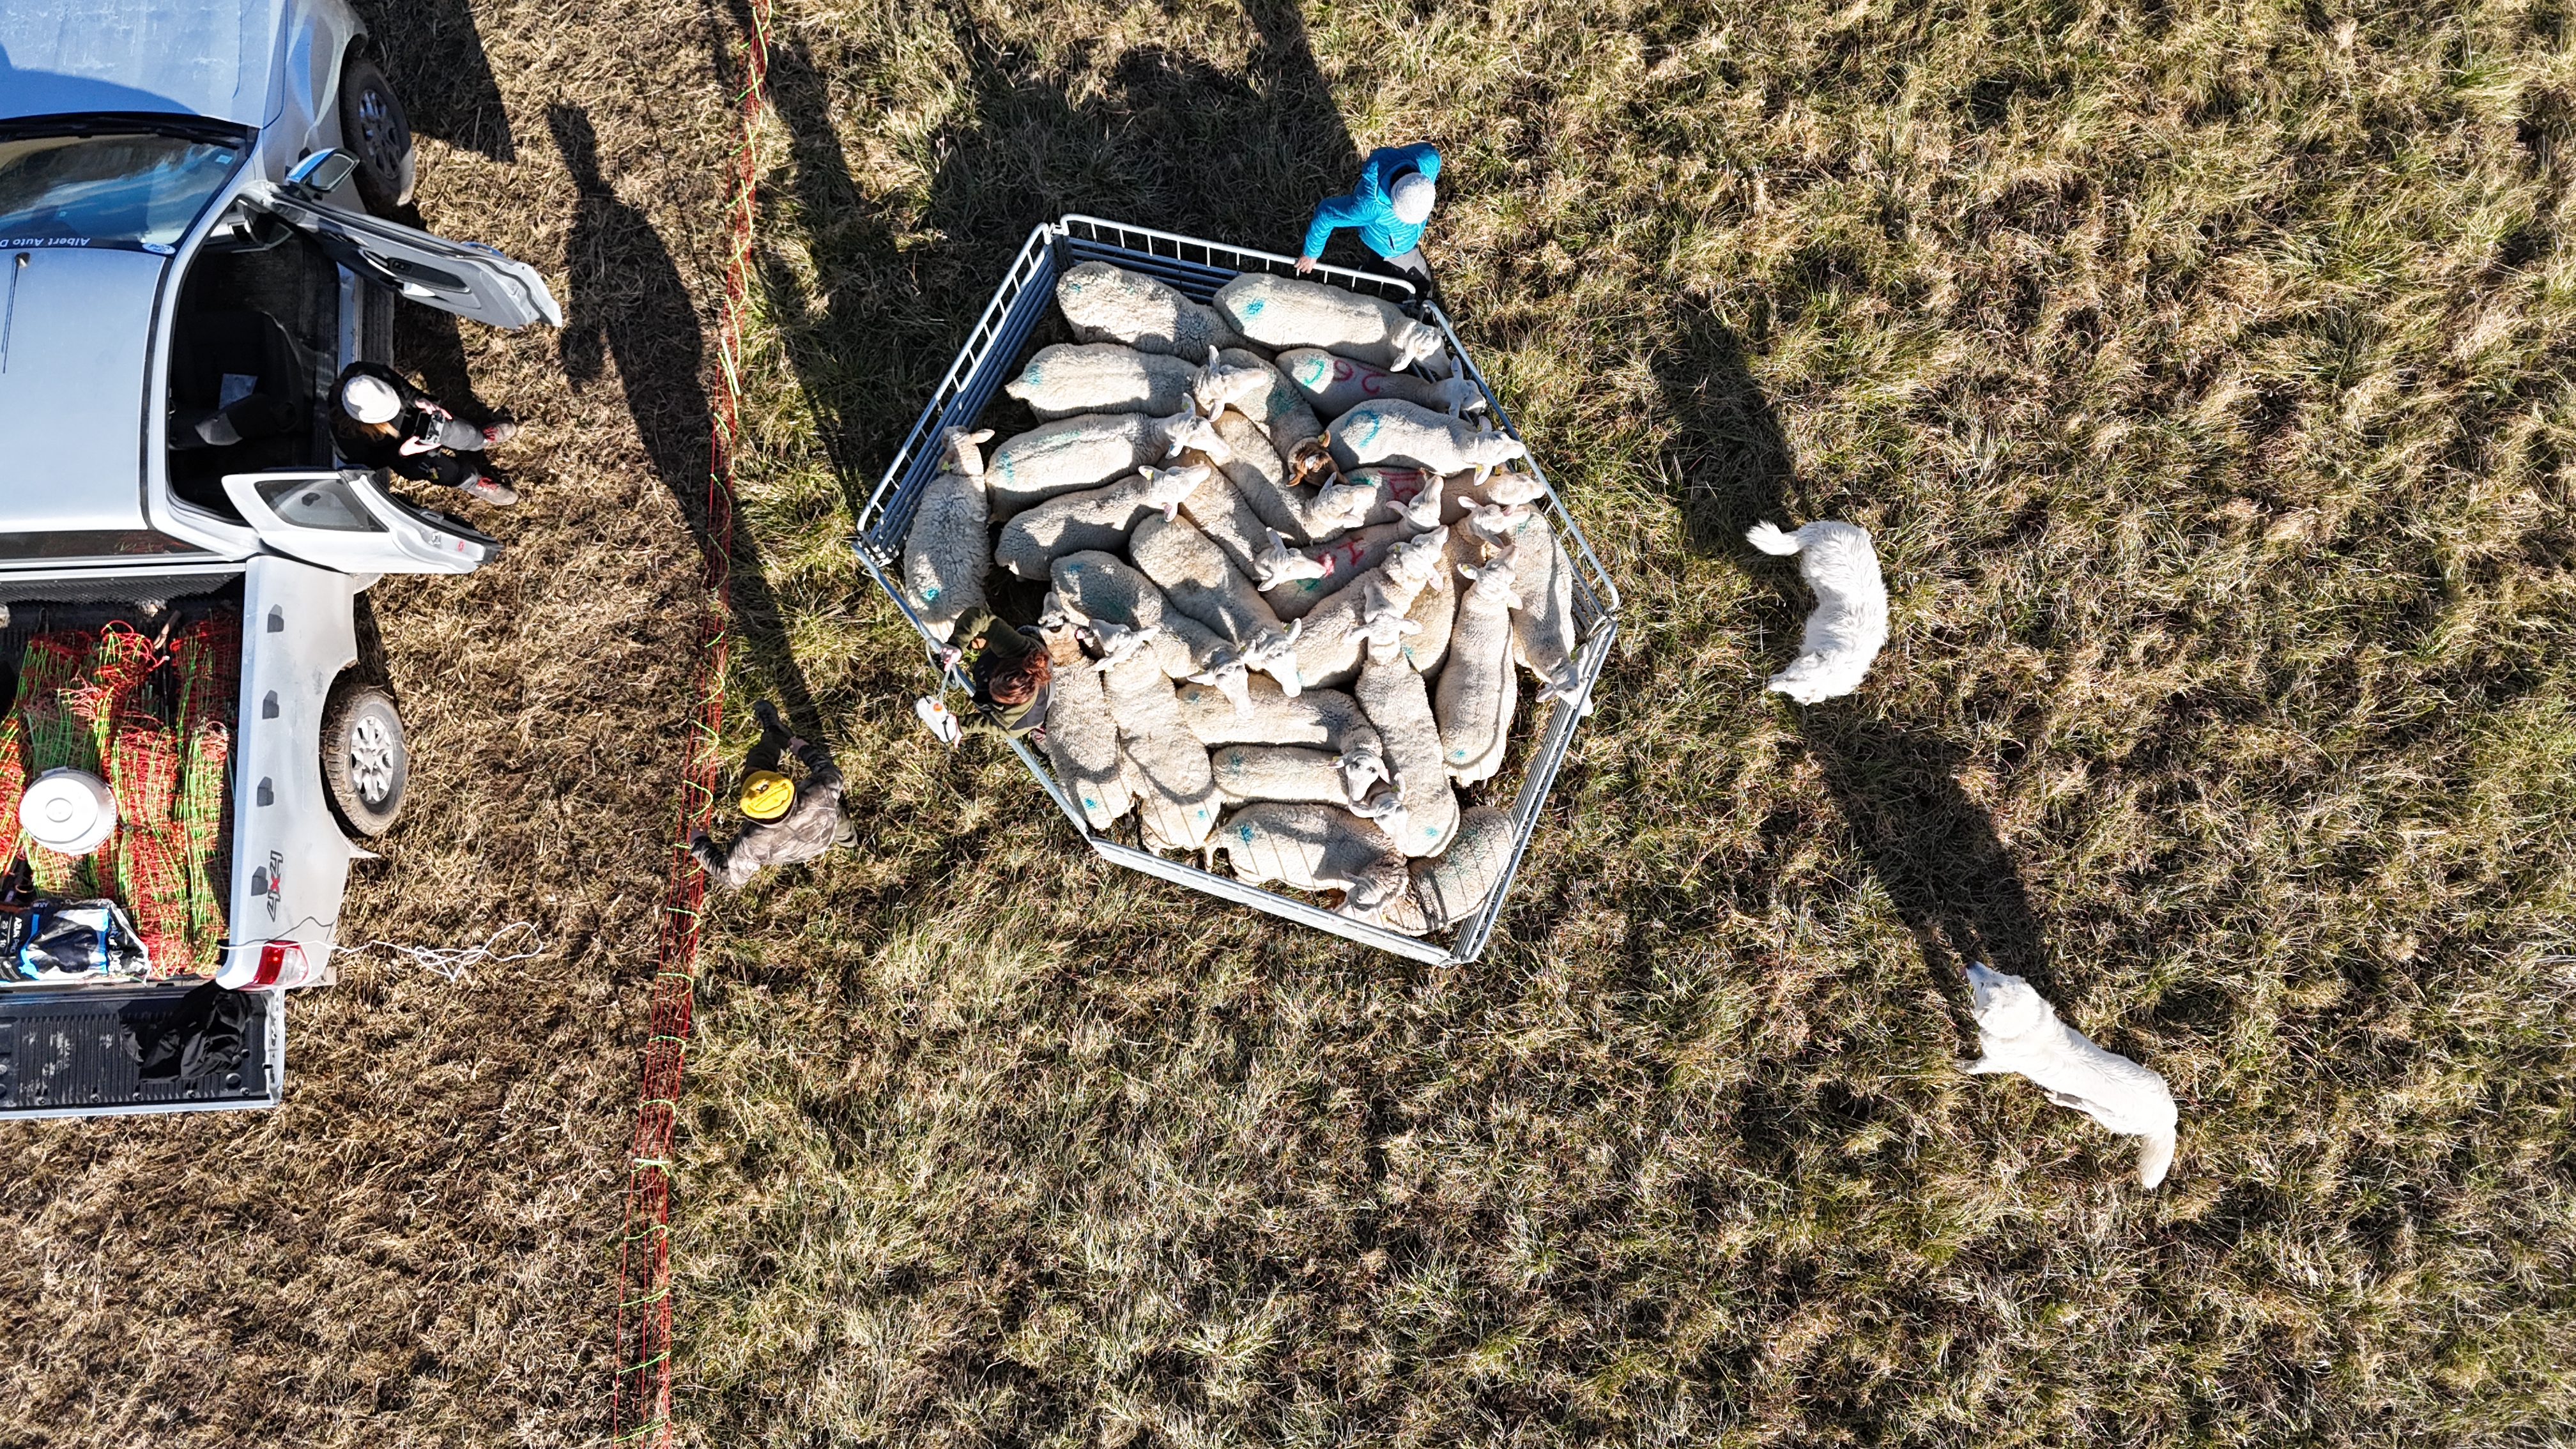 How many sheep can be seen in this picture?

26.